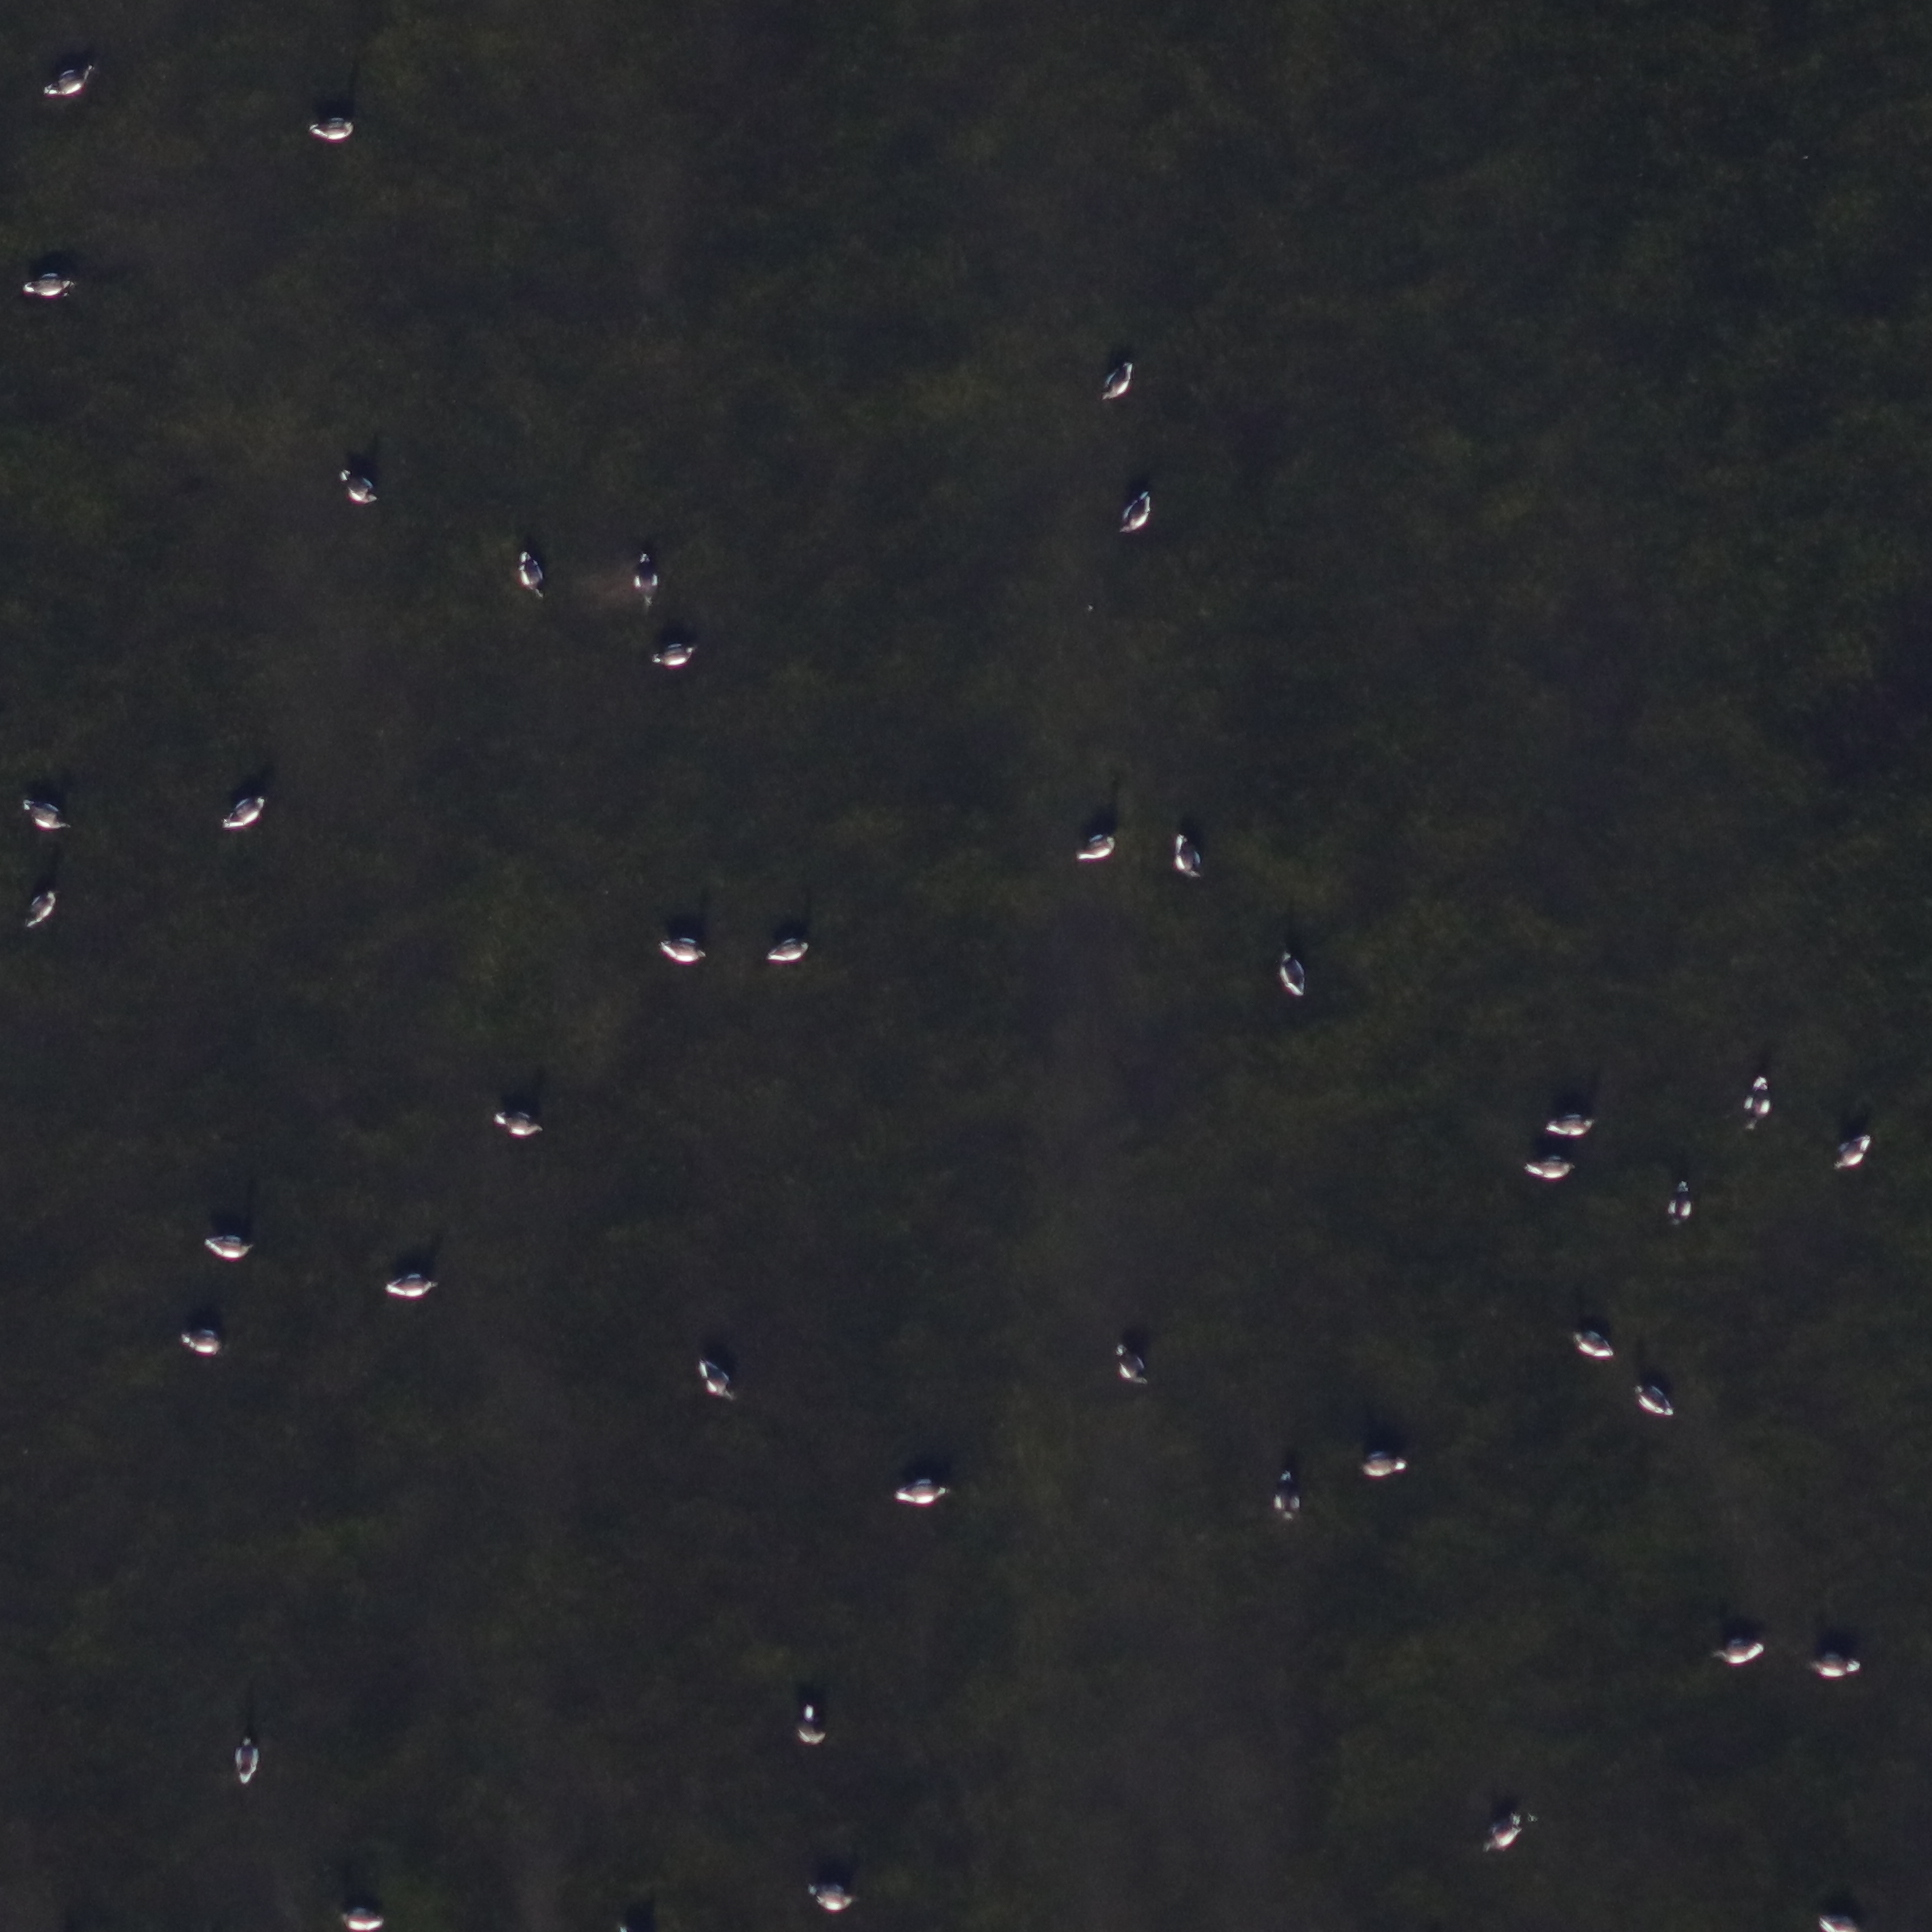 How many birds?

41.